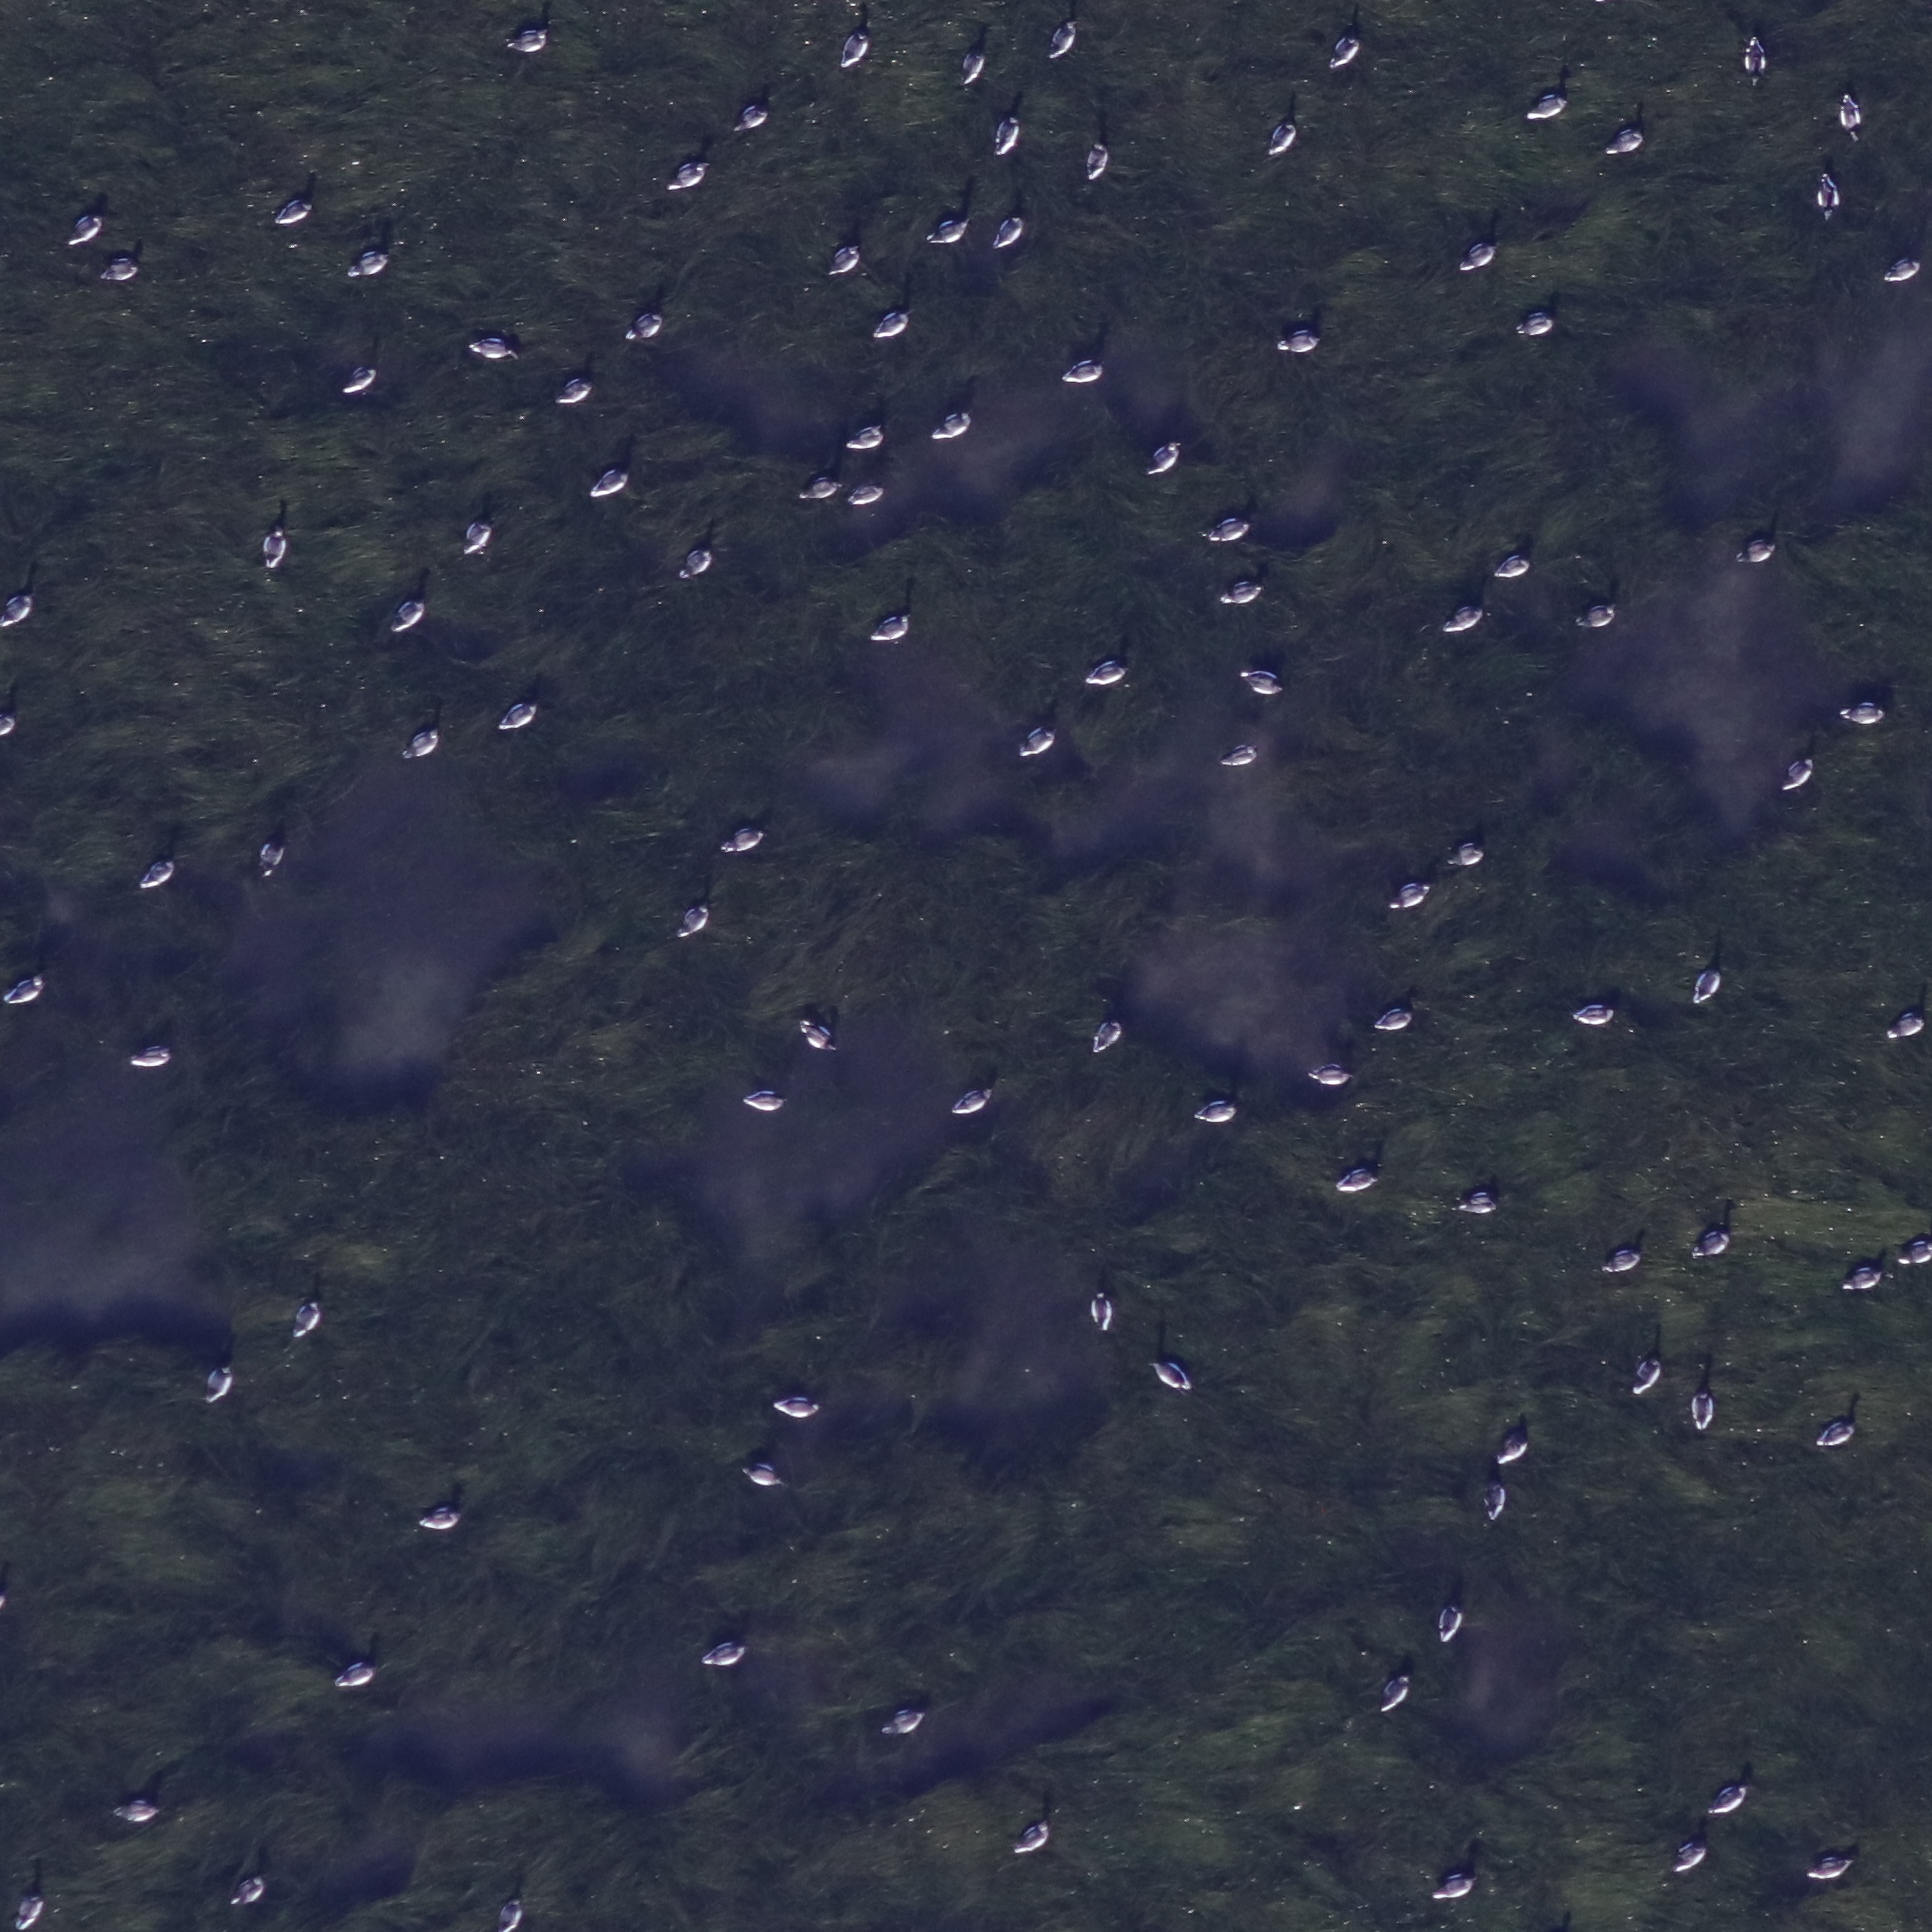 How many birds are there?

108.